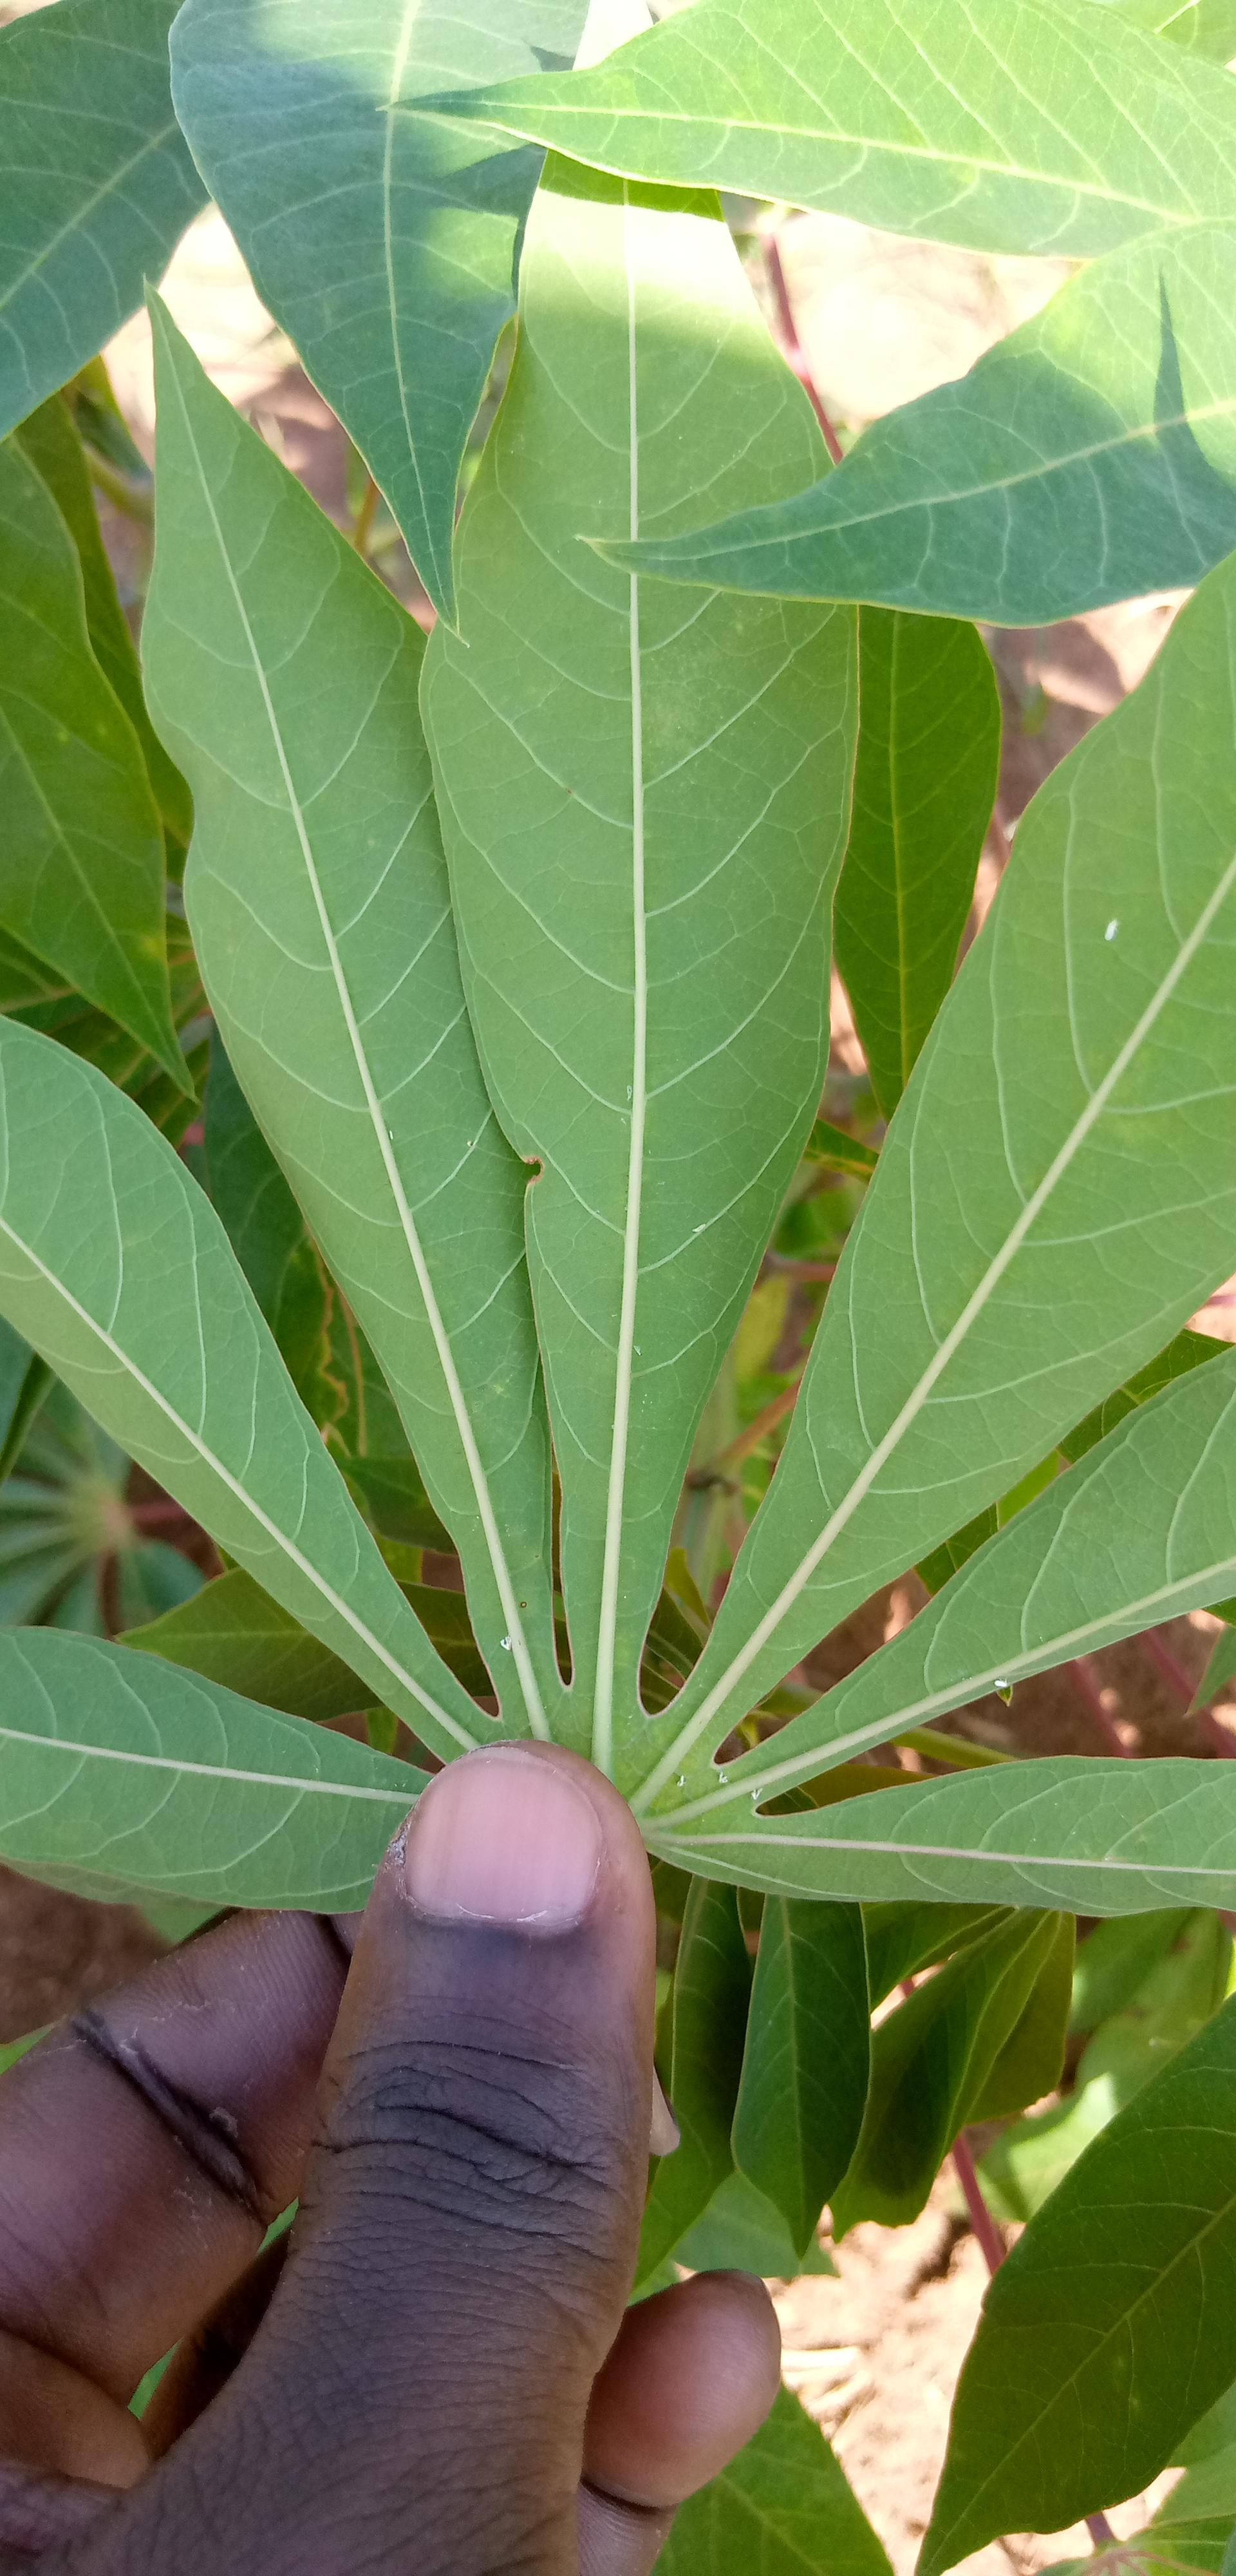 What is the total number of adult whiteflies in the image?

6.